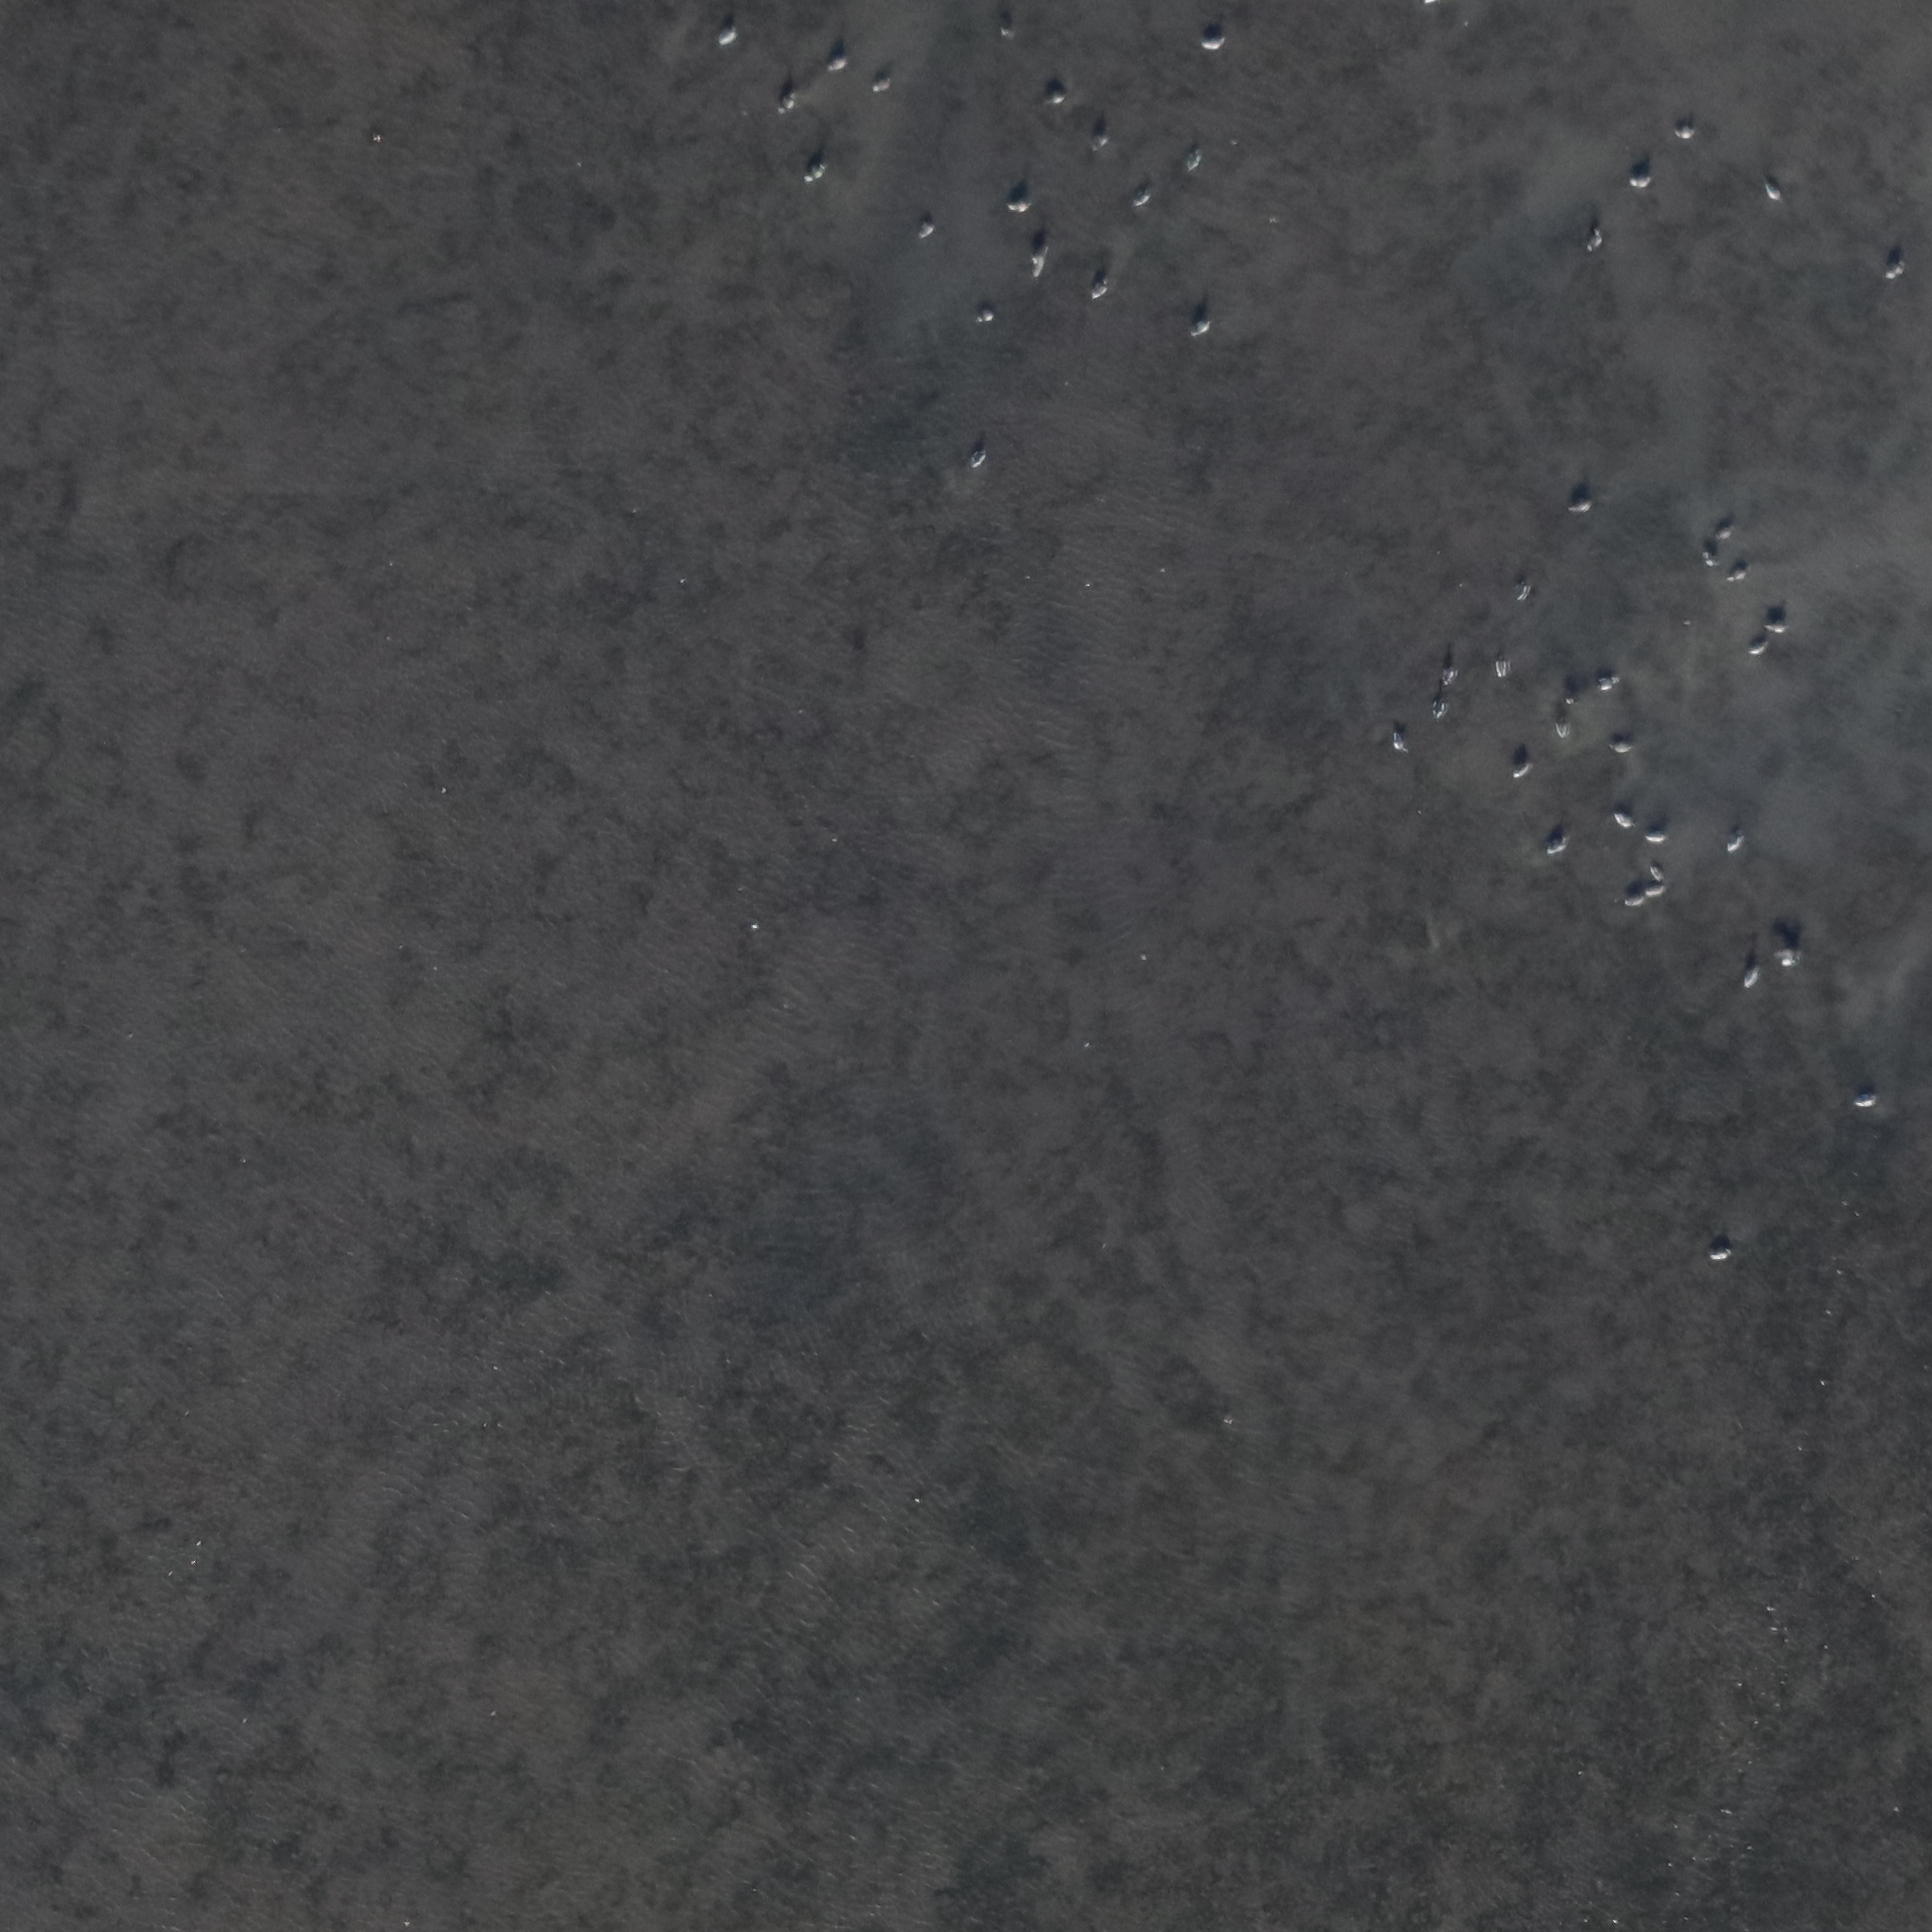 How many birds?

49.